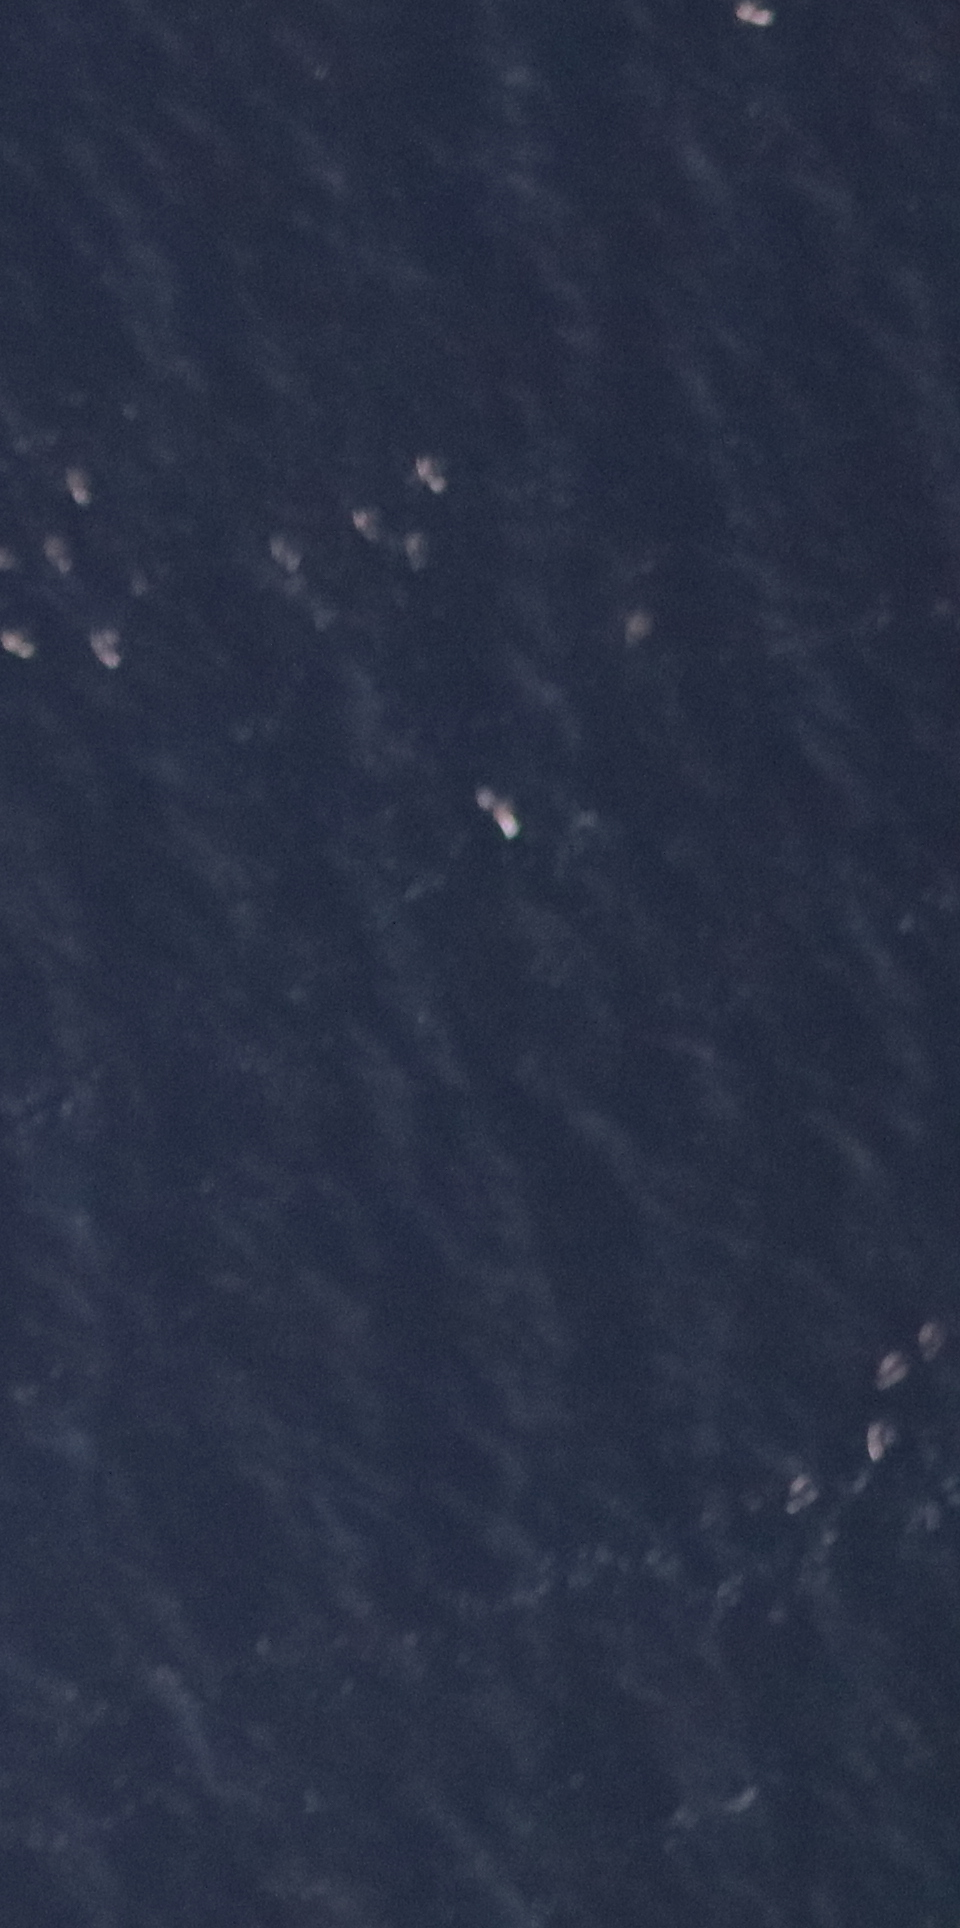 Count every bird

16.